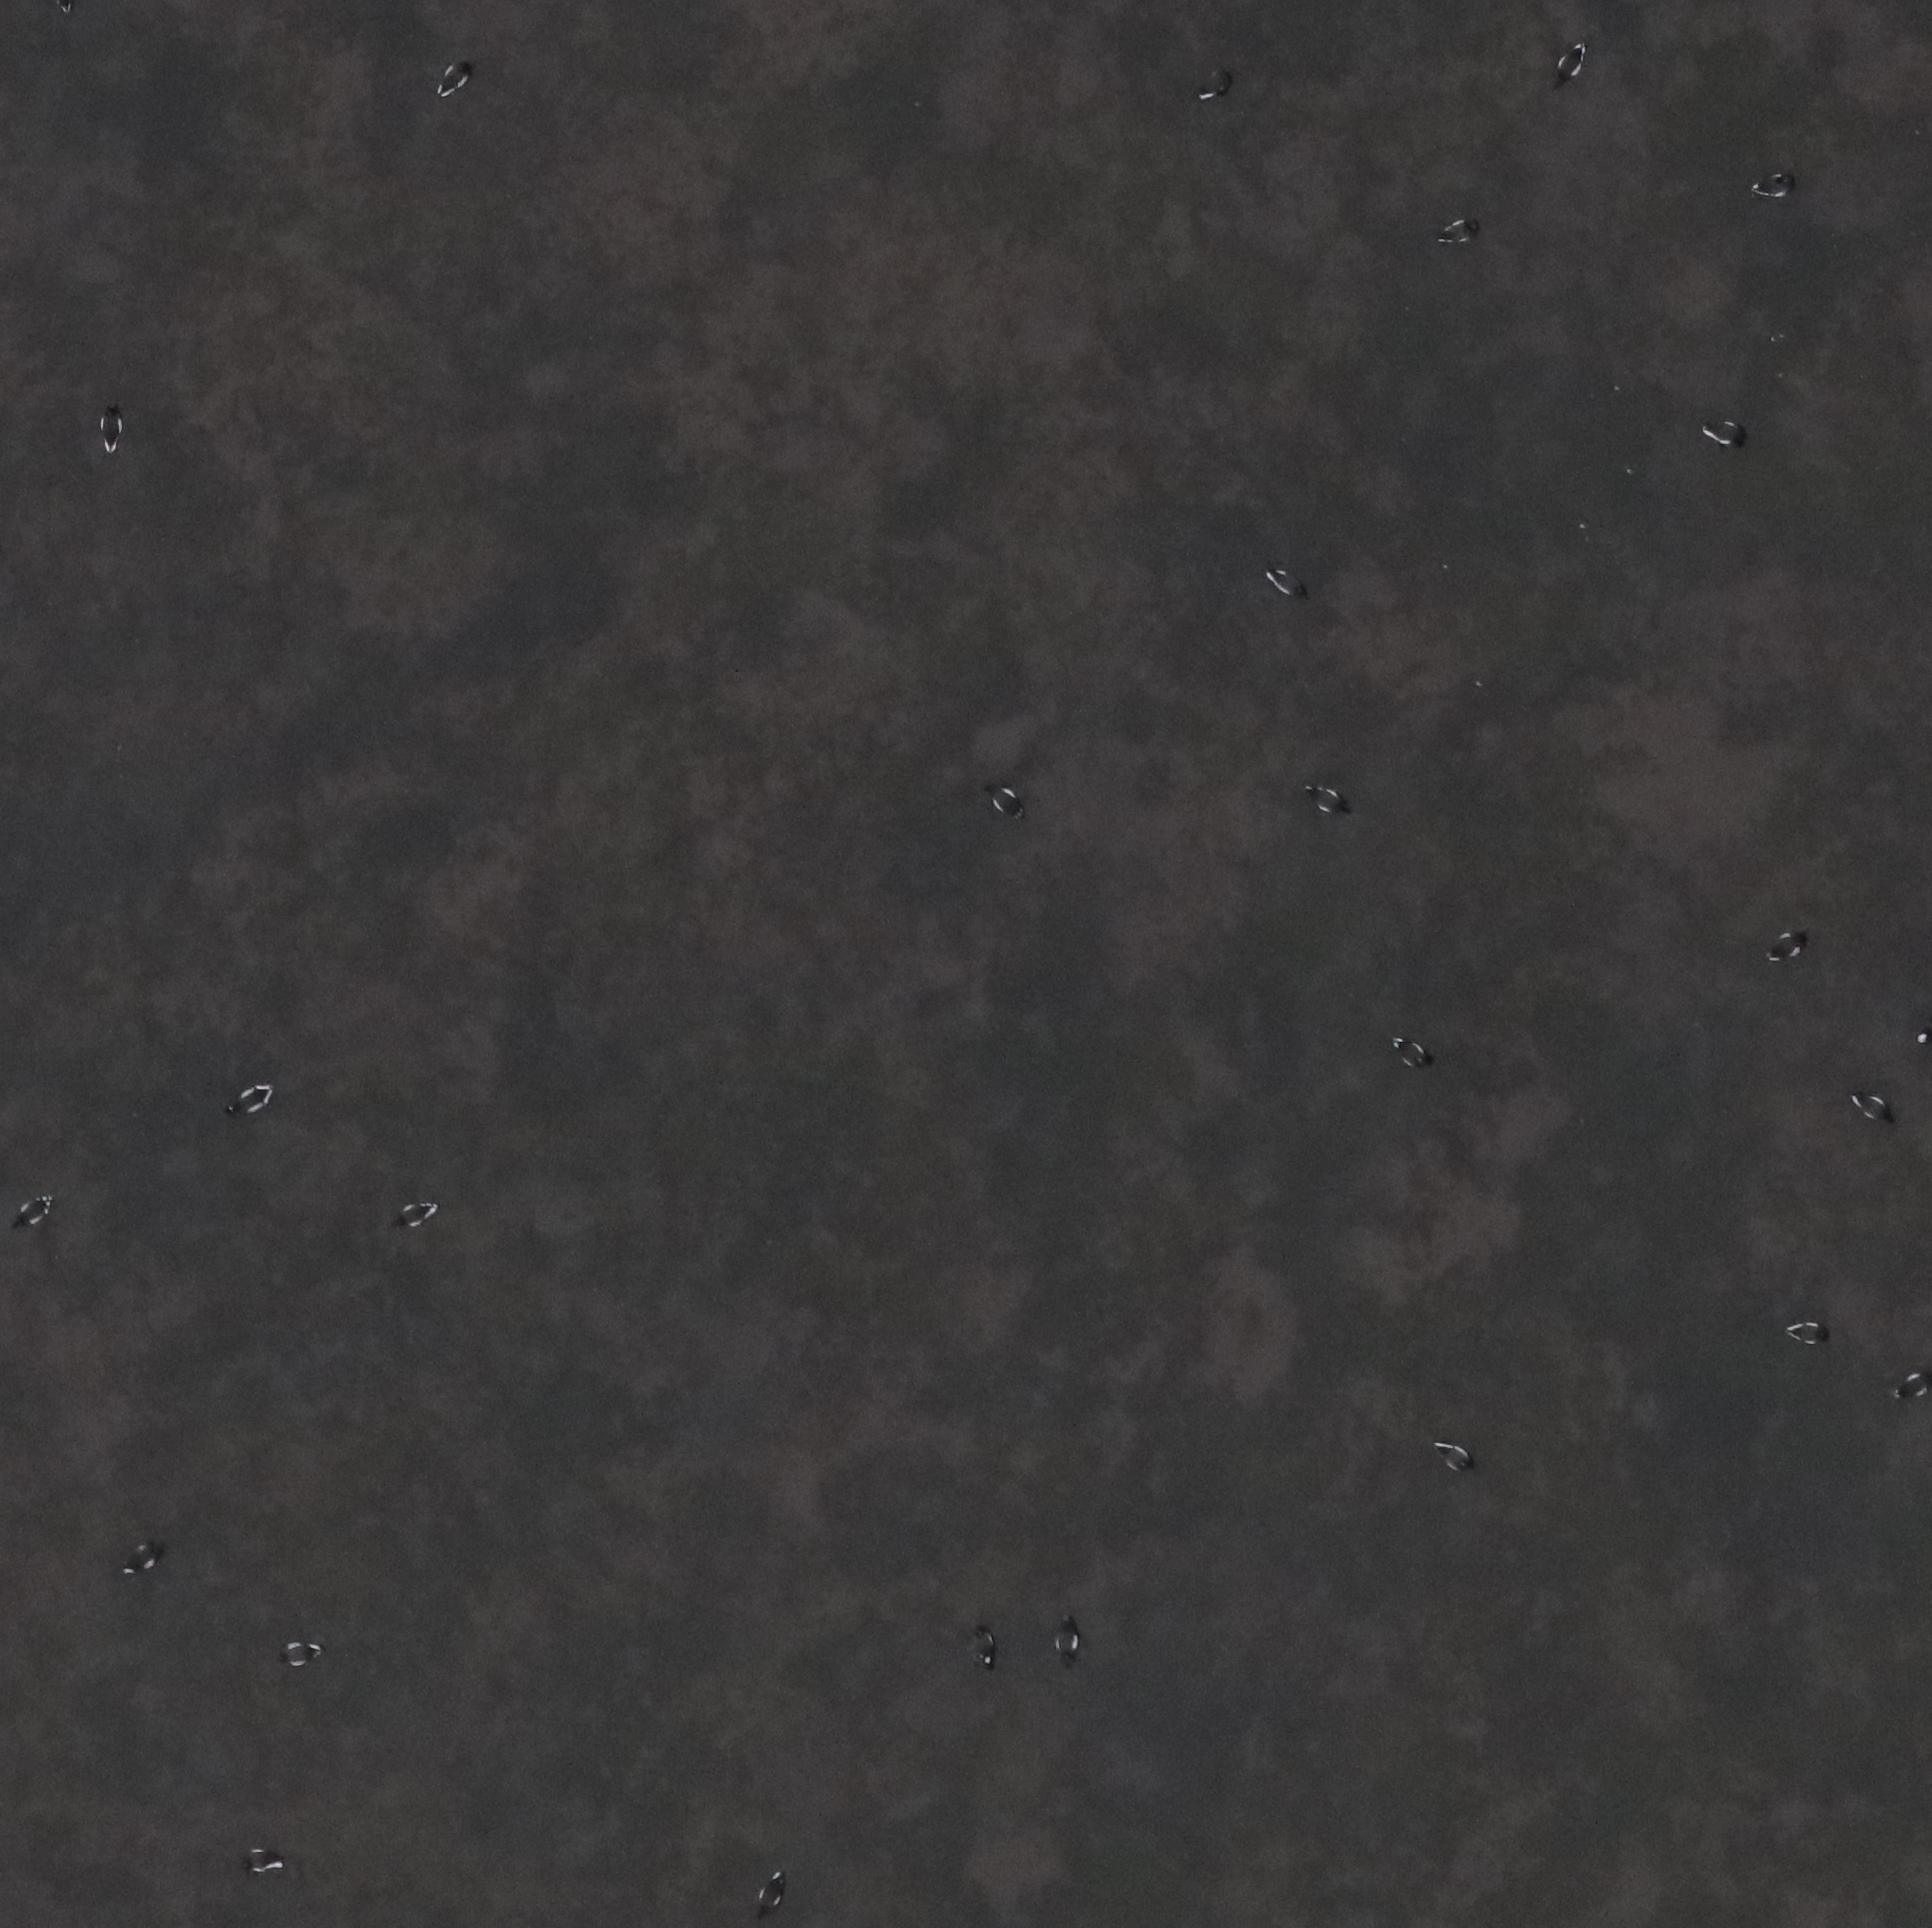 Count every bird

25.